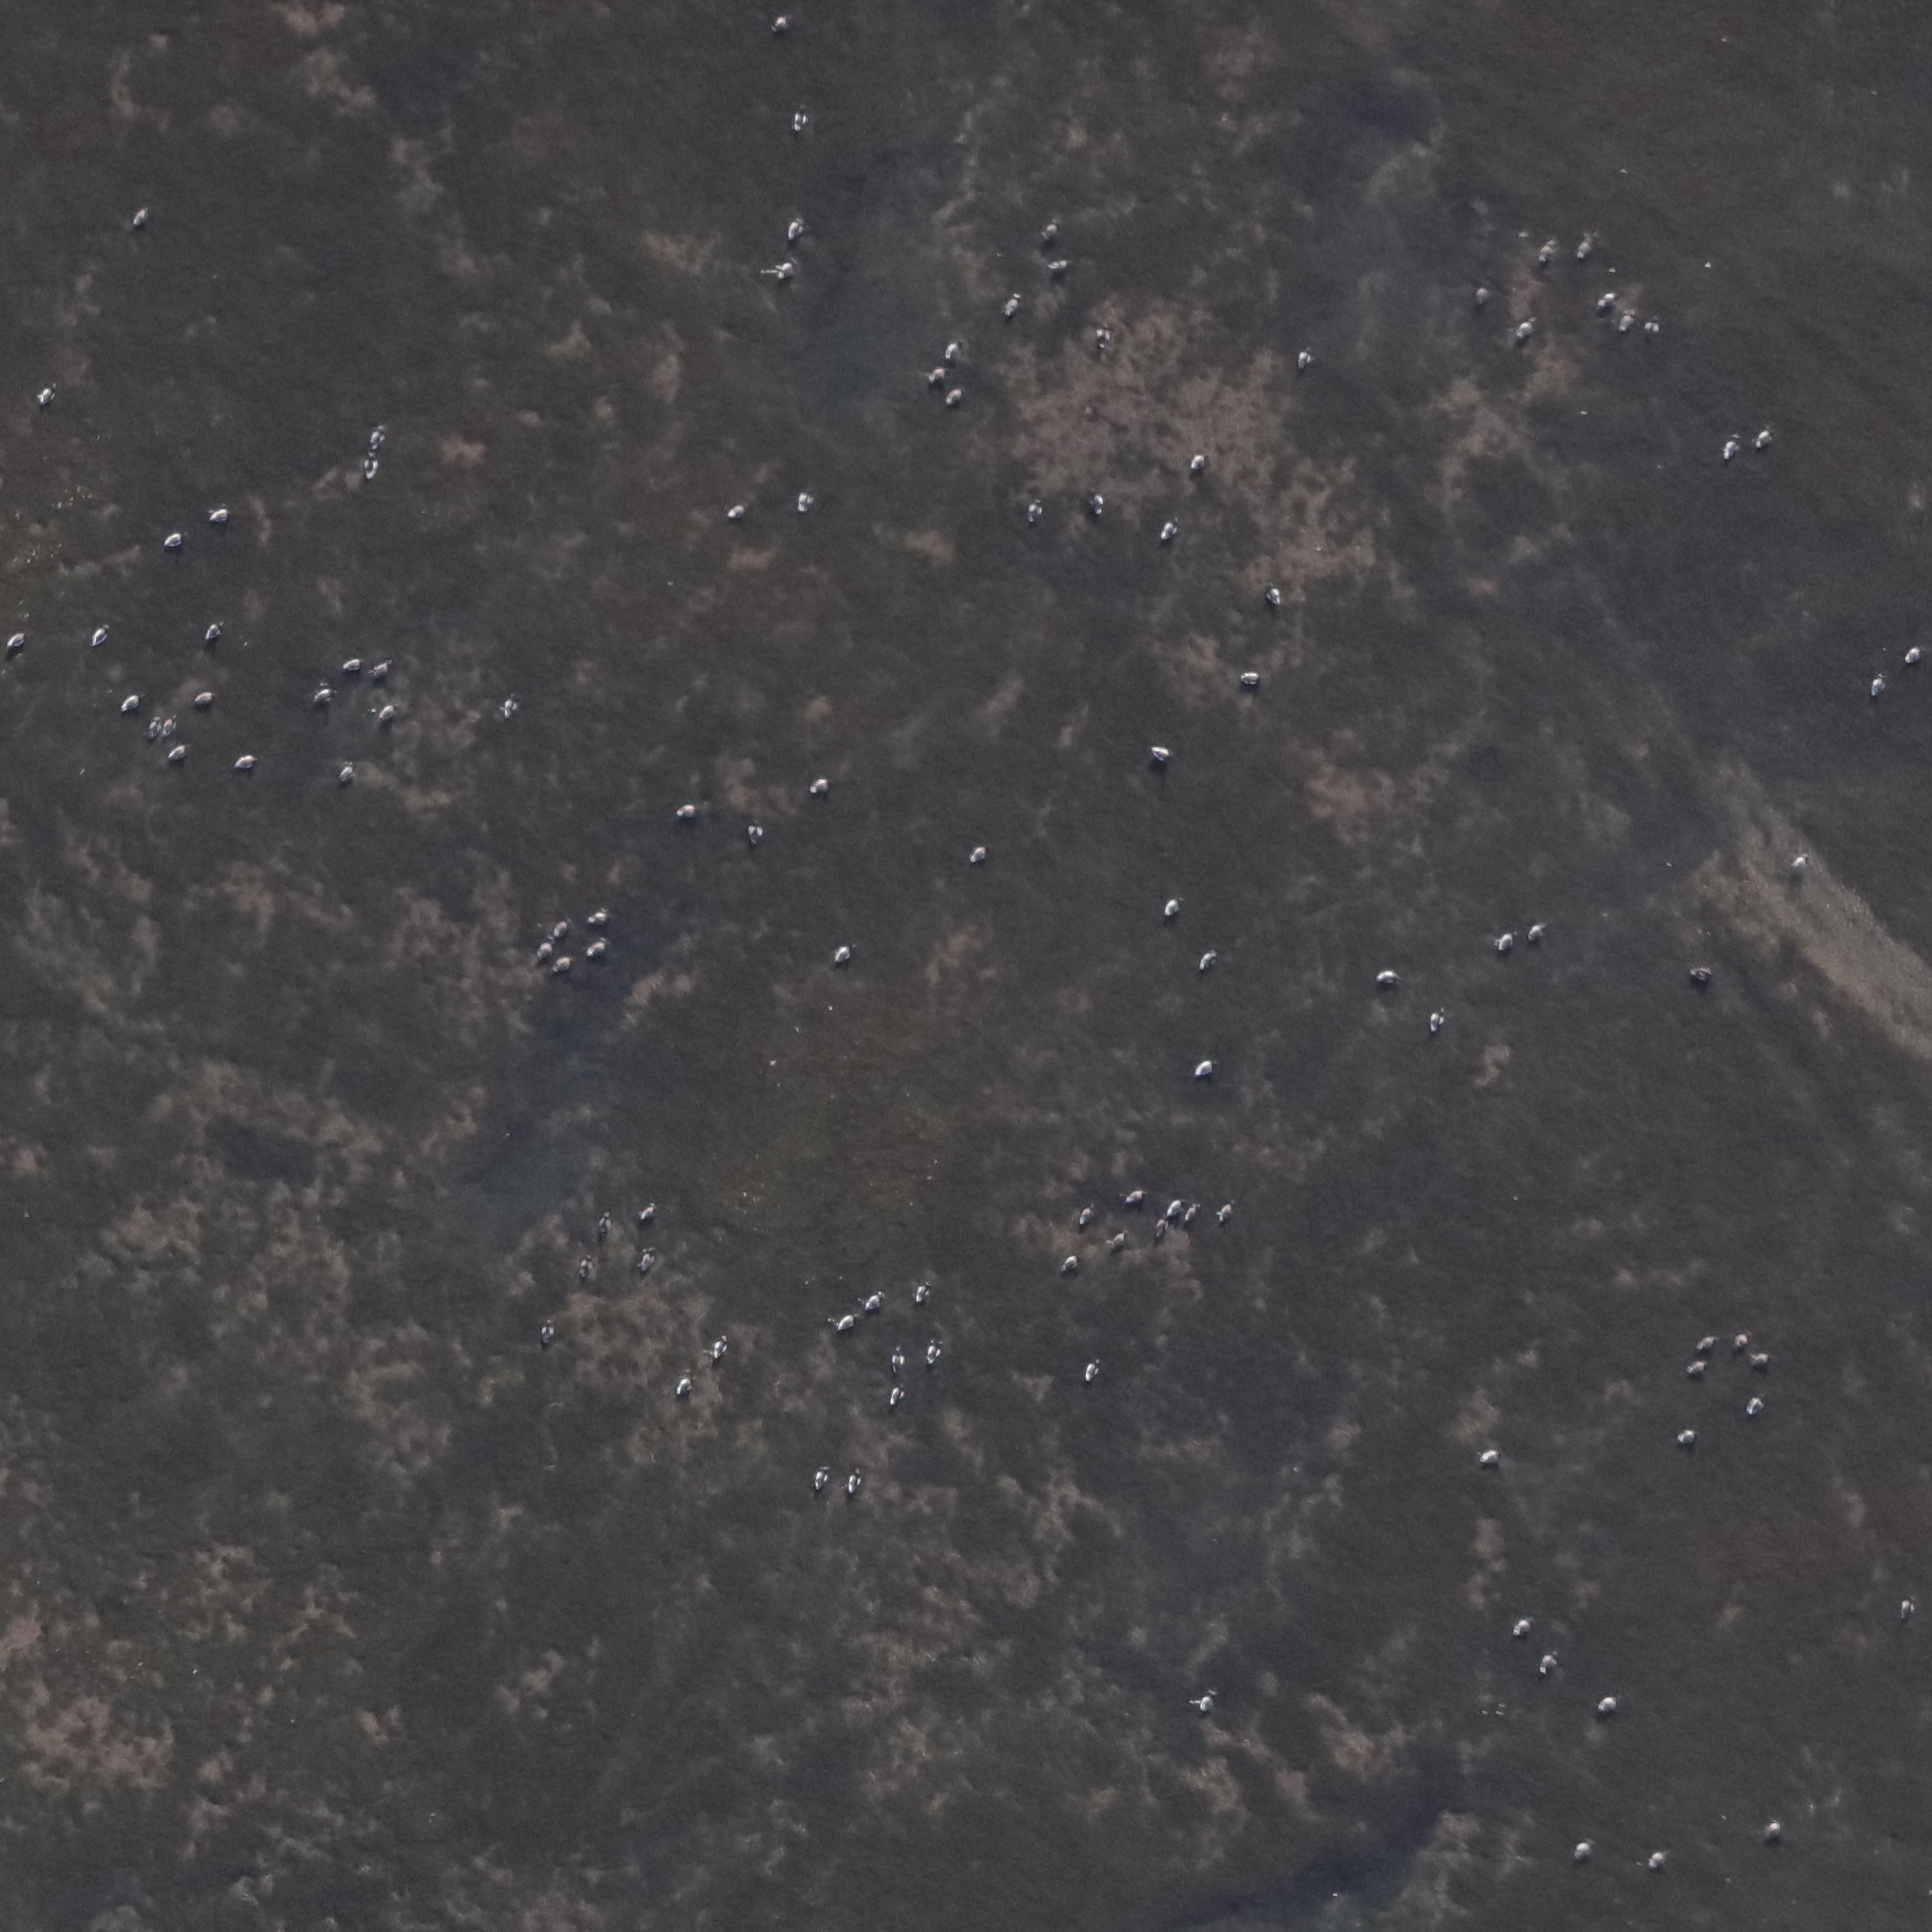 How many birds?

111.